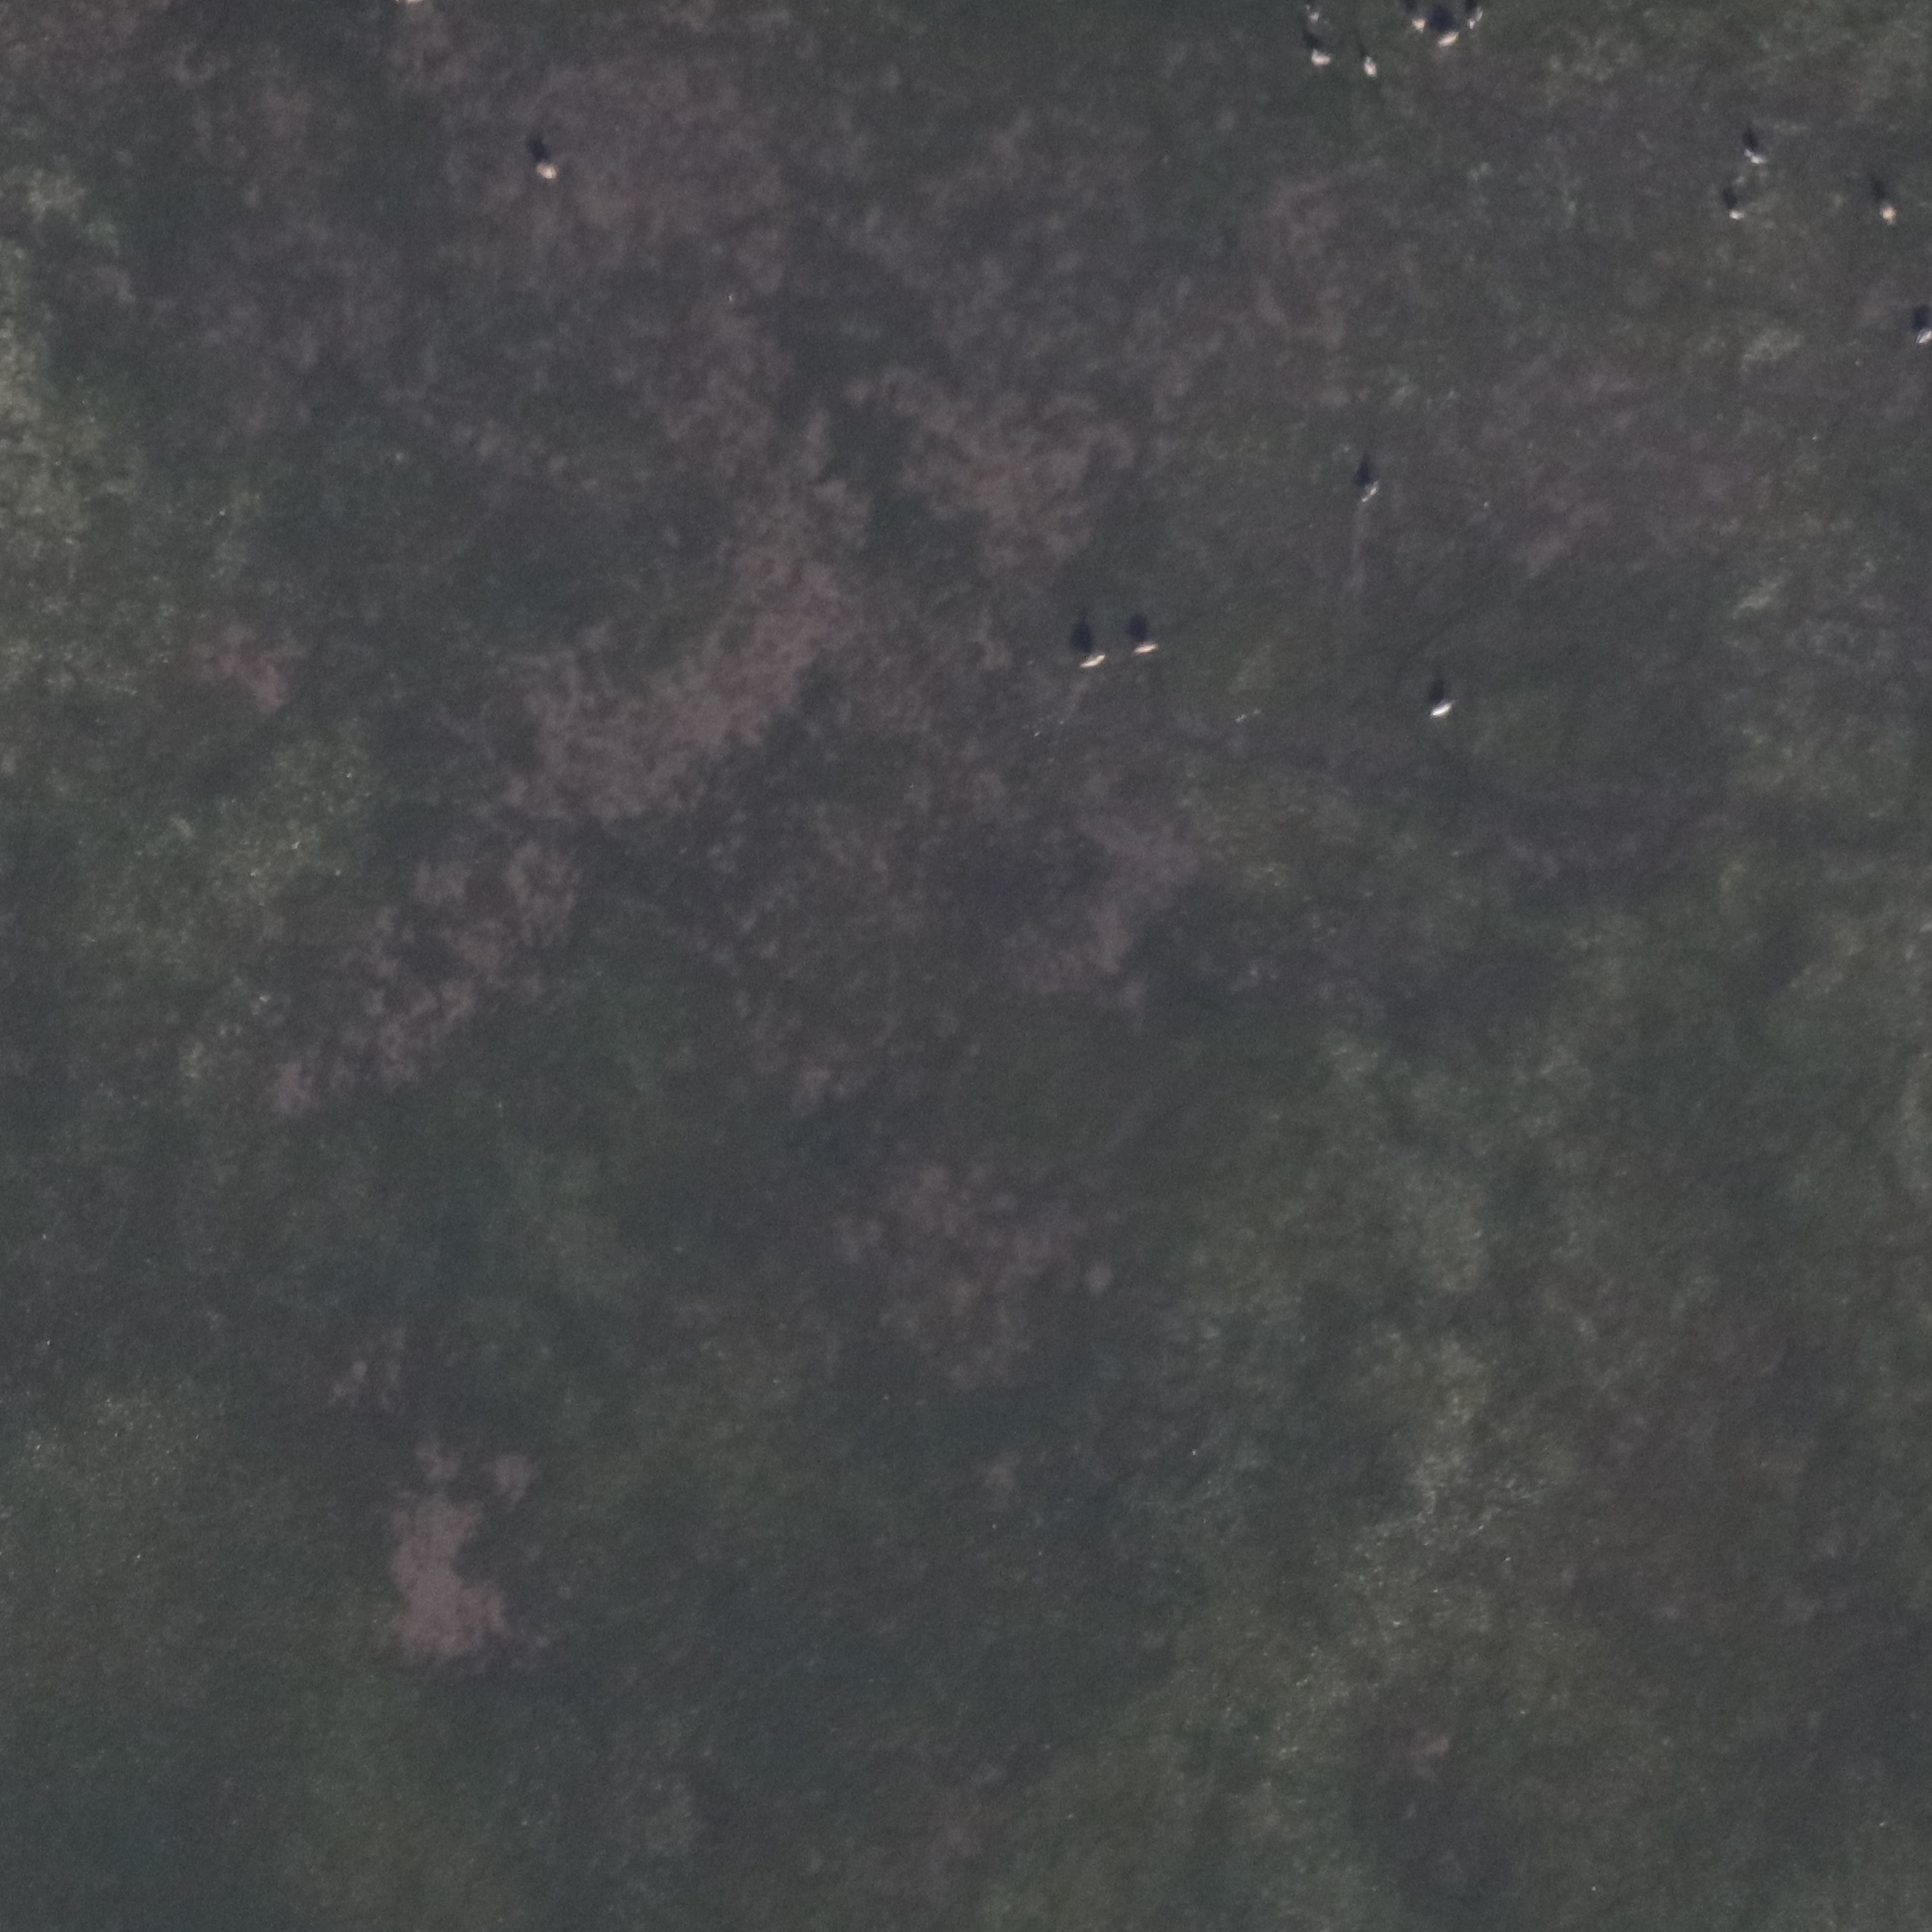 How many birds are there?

14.